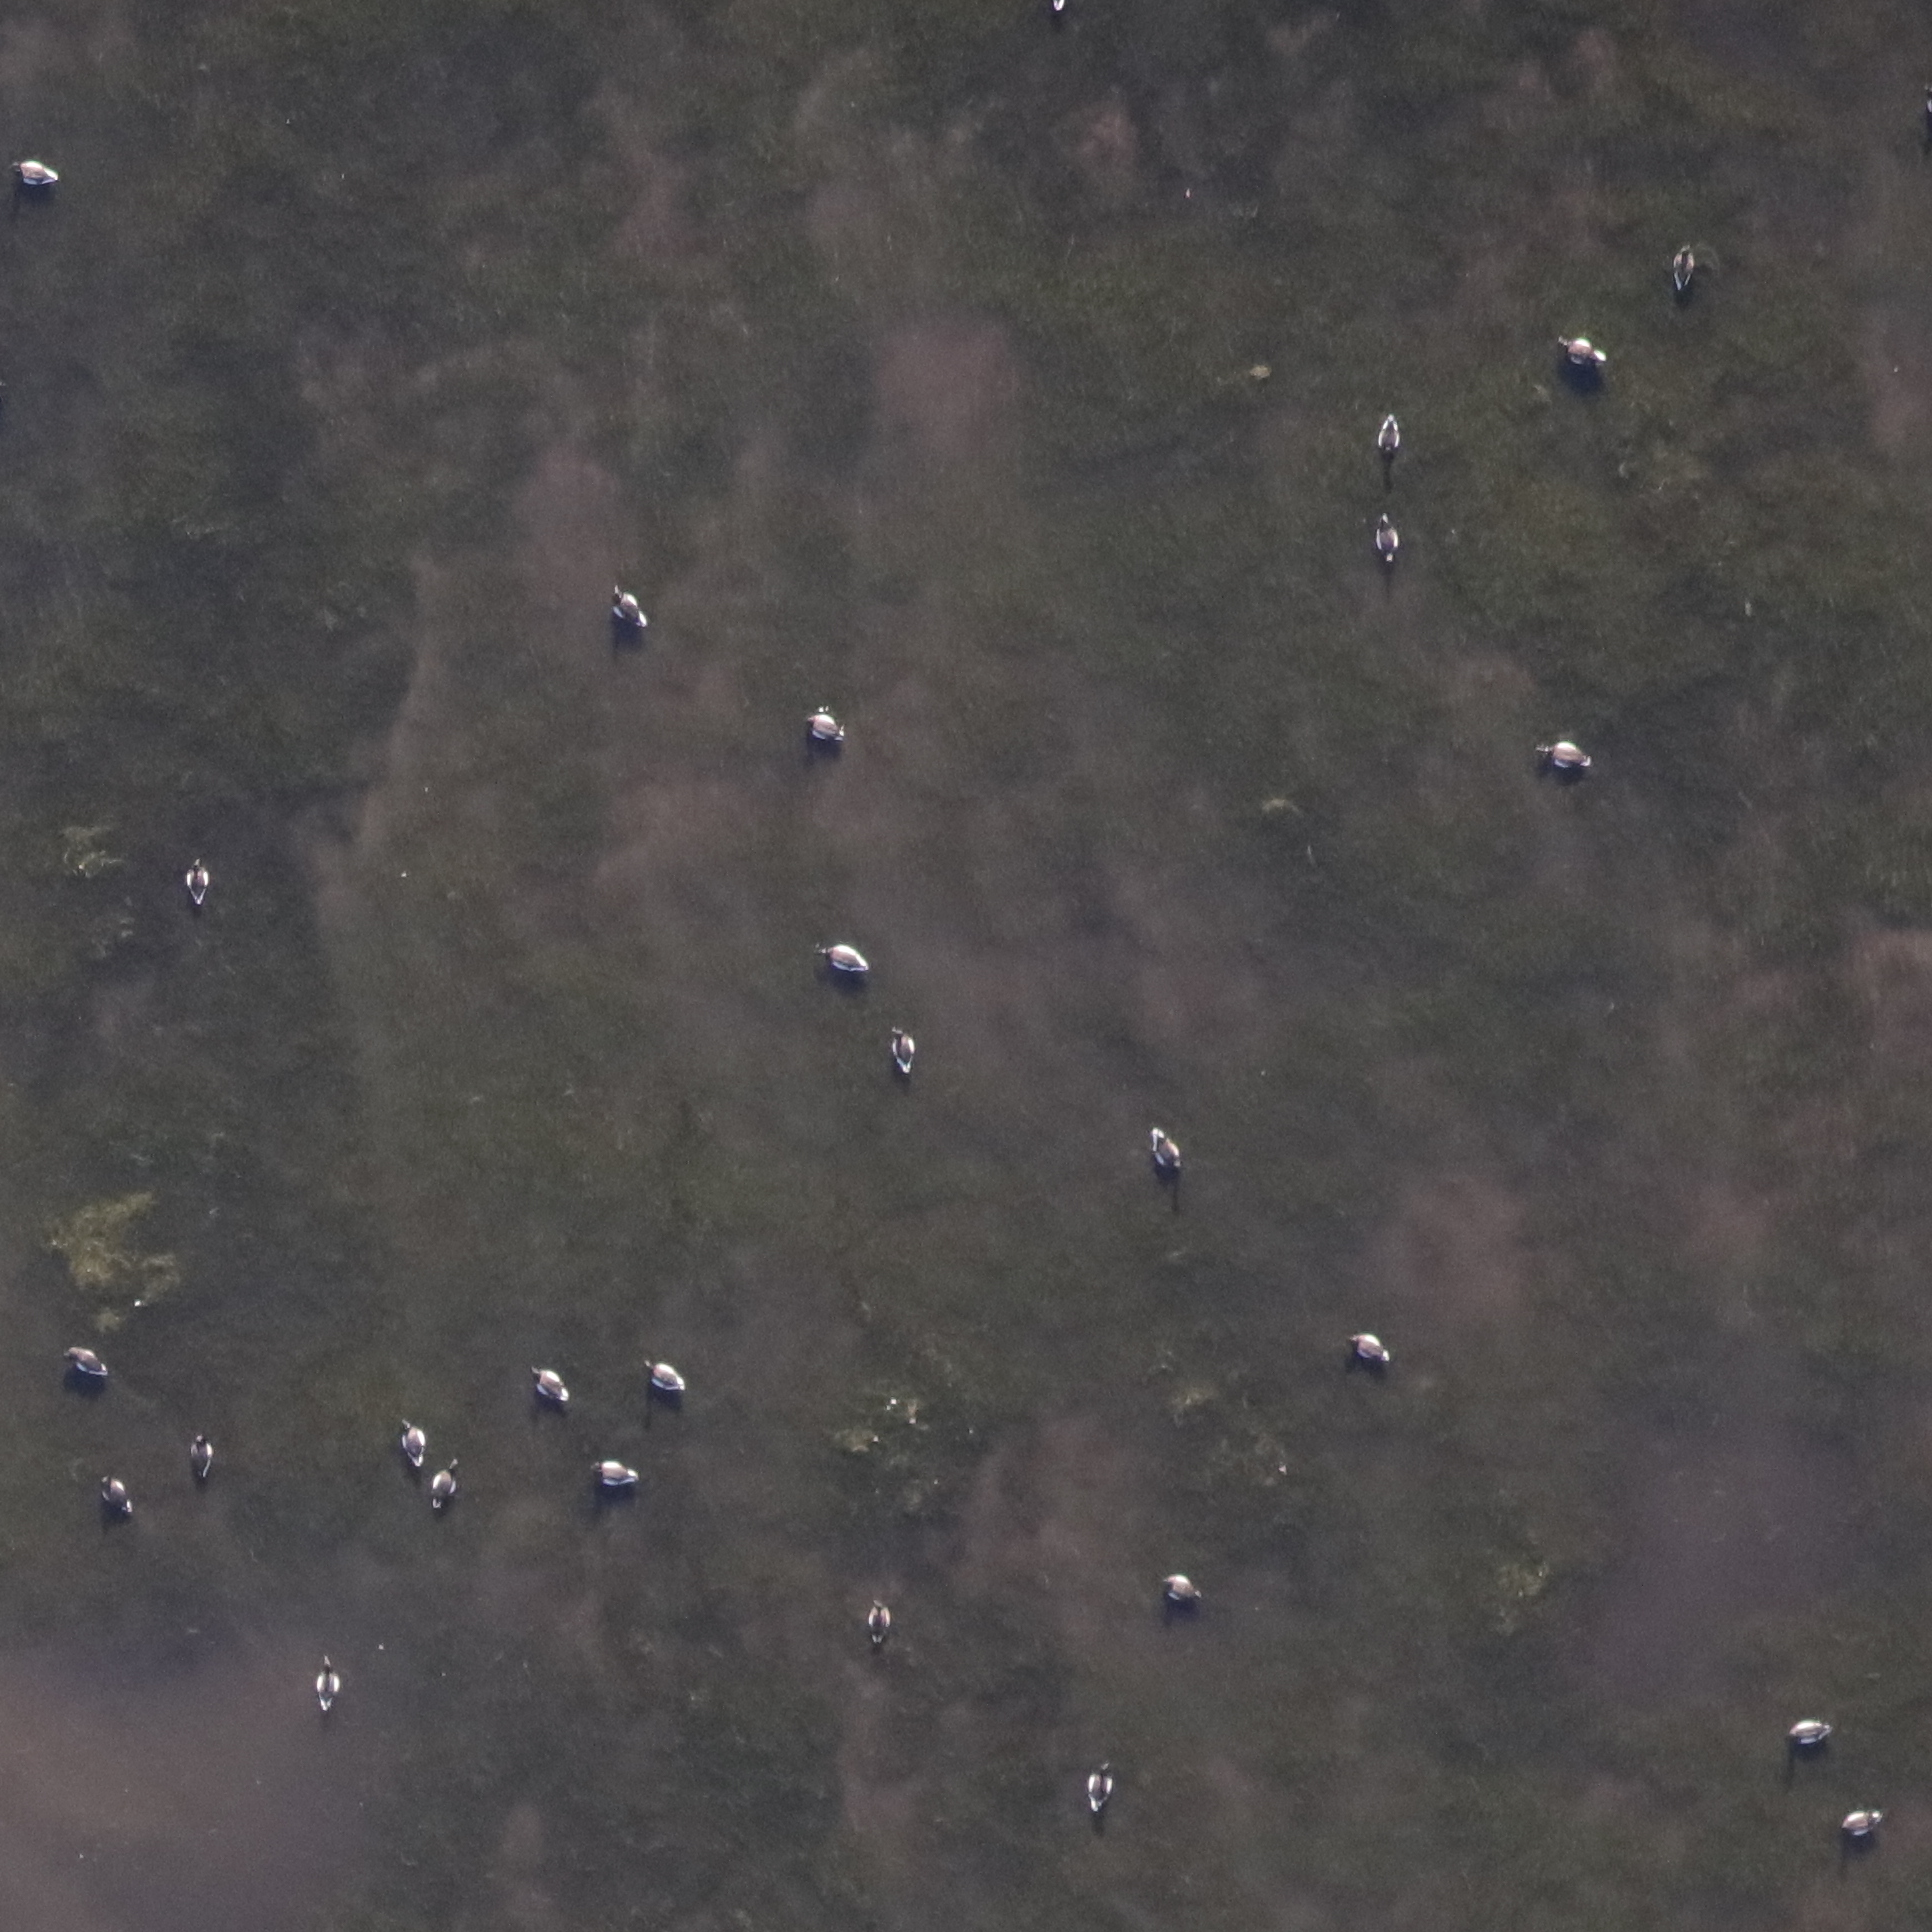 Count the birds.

27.